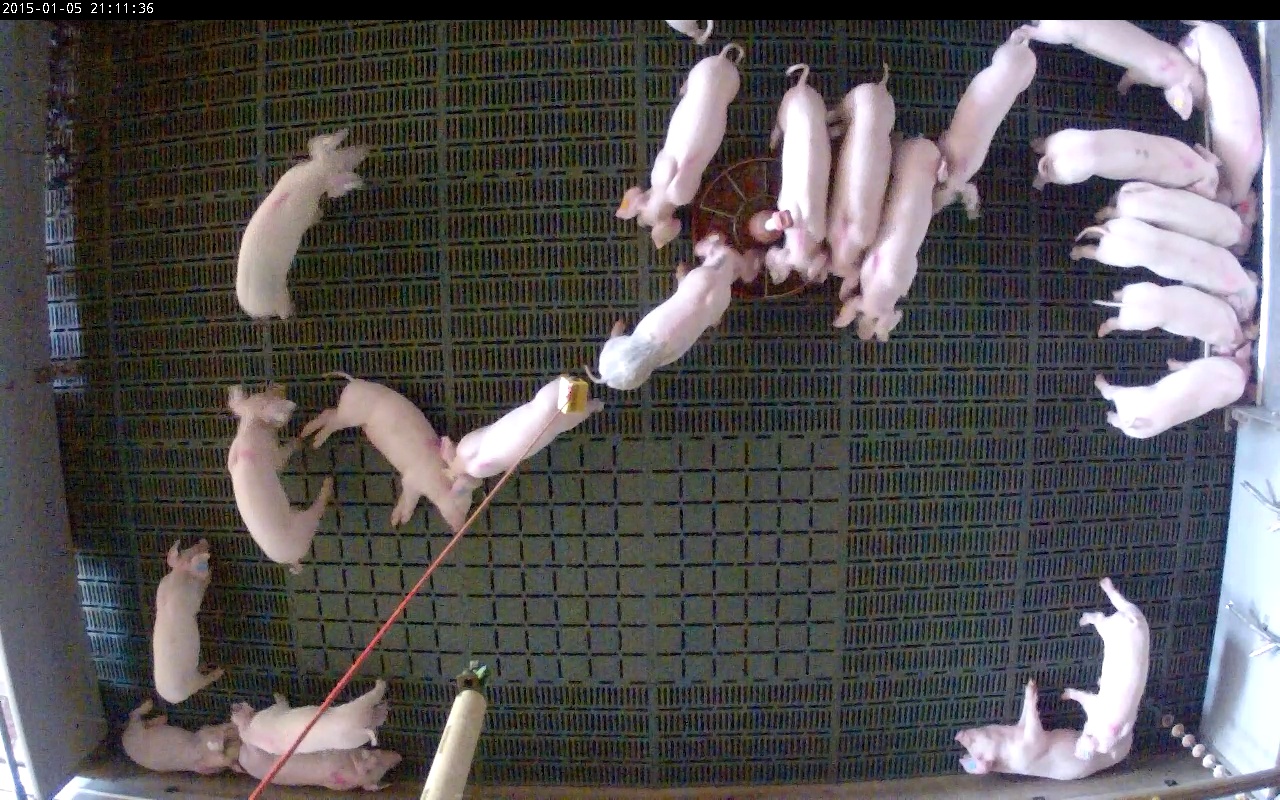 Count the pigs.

23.